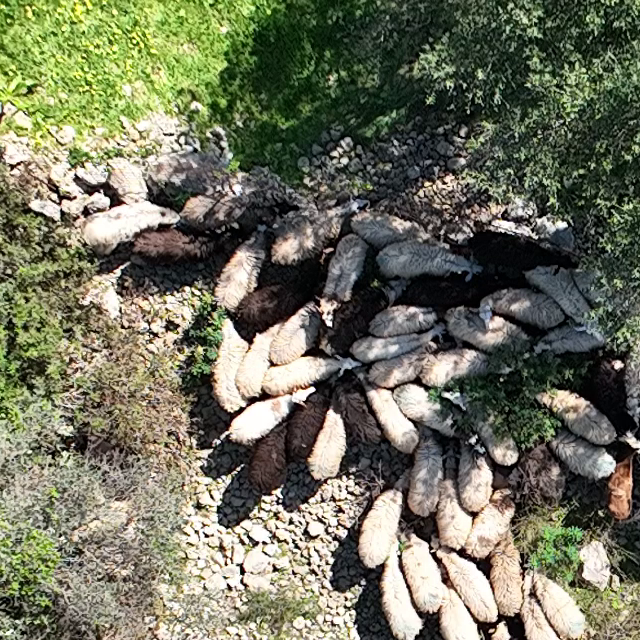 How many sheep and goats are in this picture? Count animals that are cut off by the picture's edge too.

50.